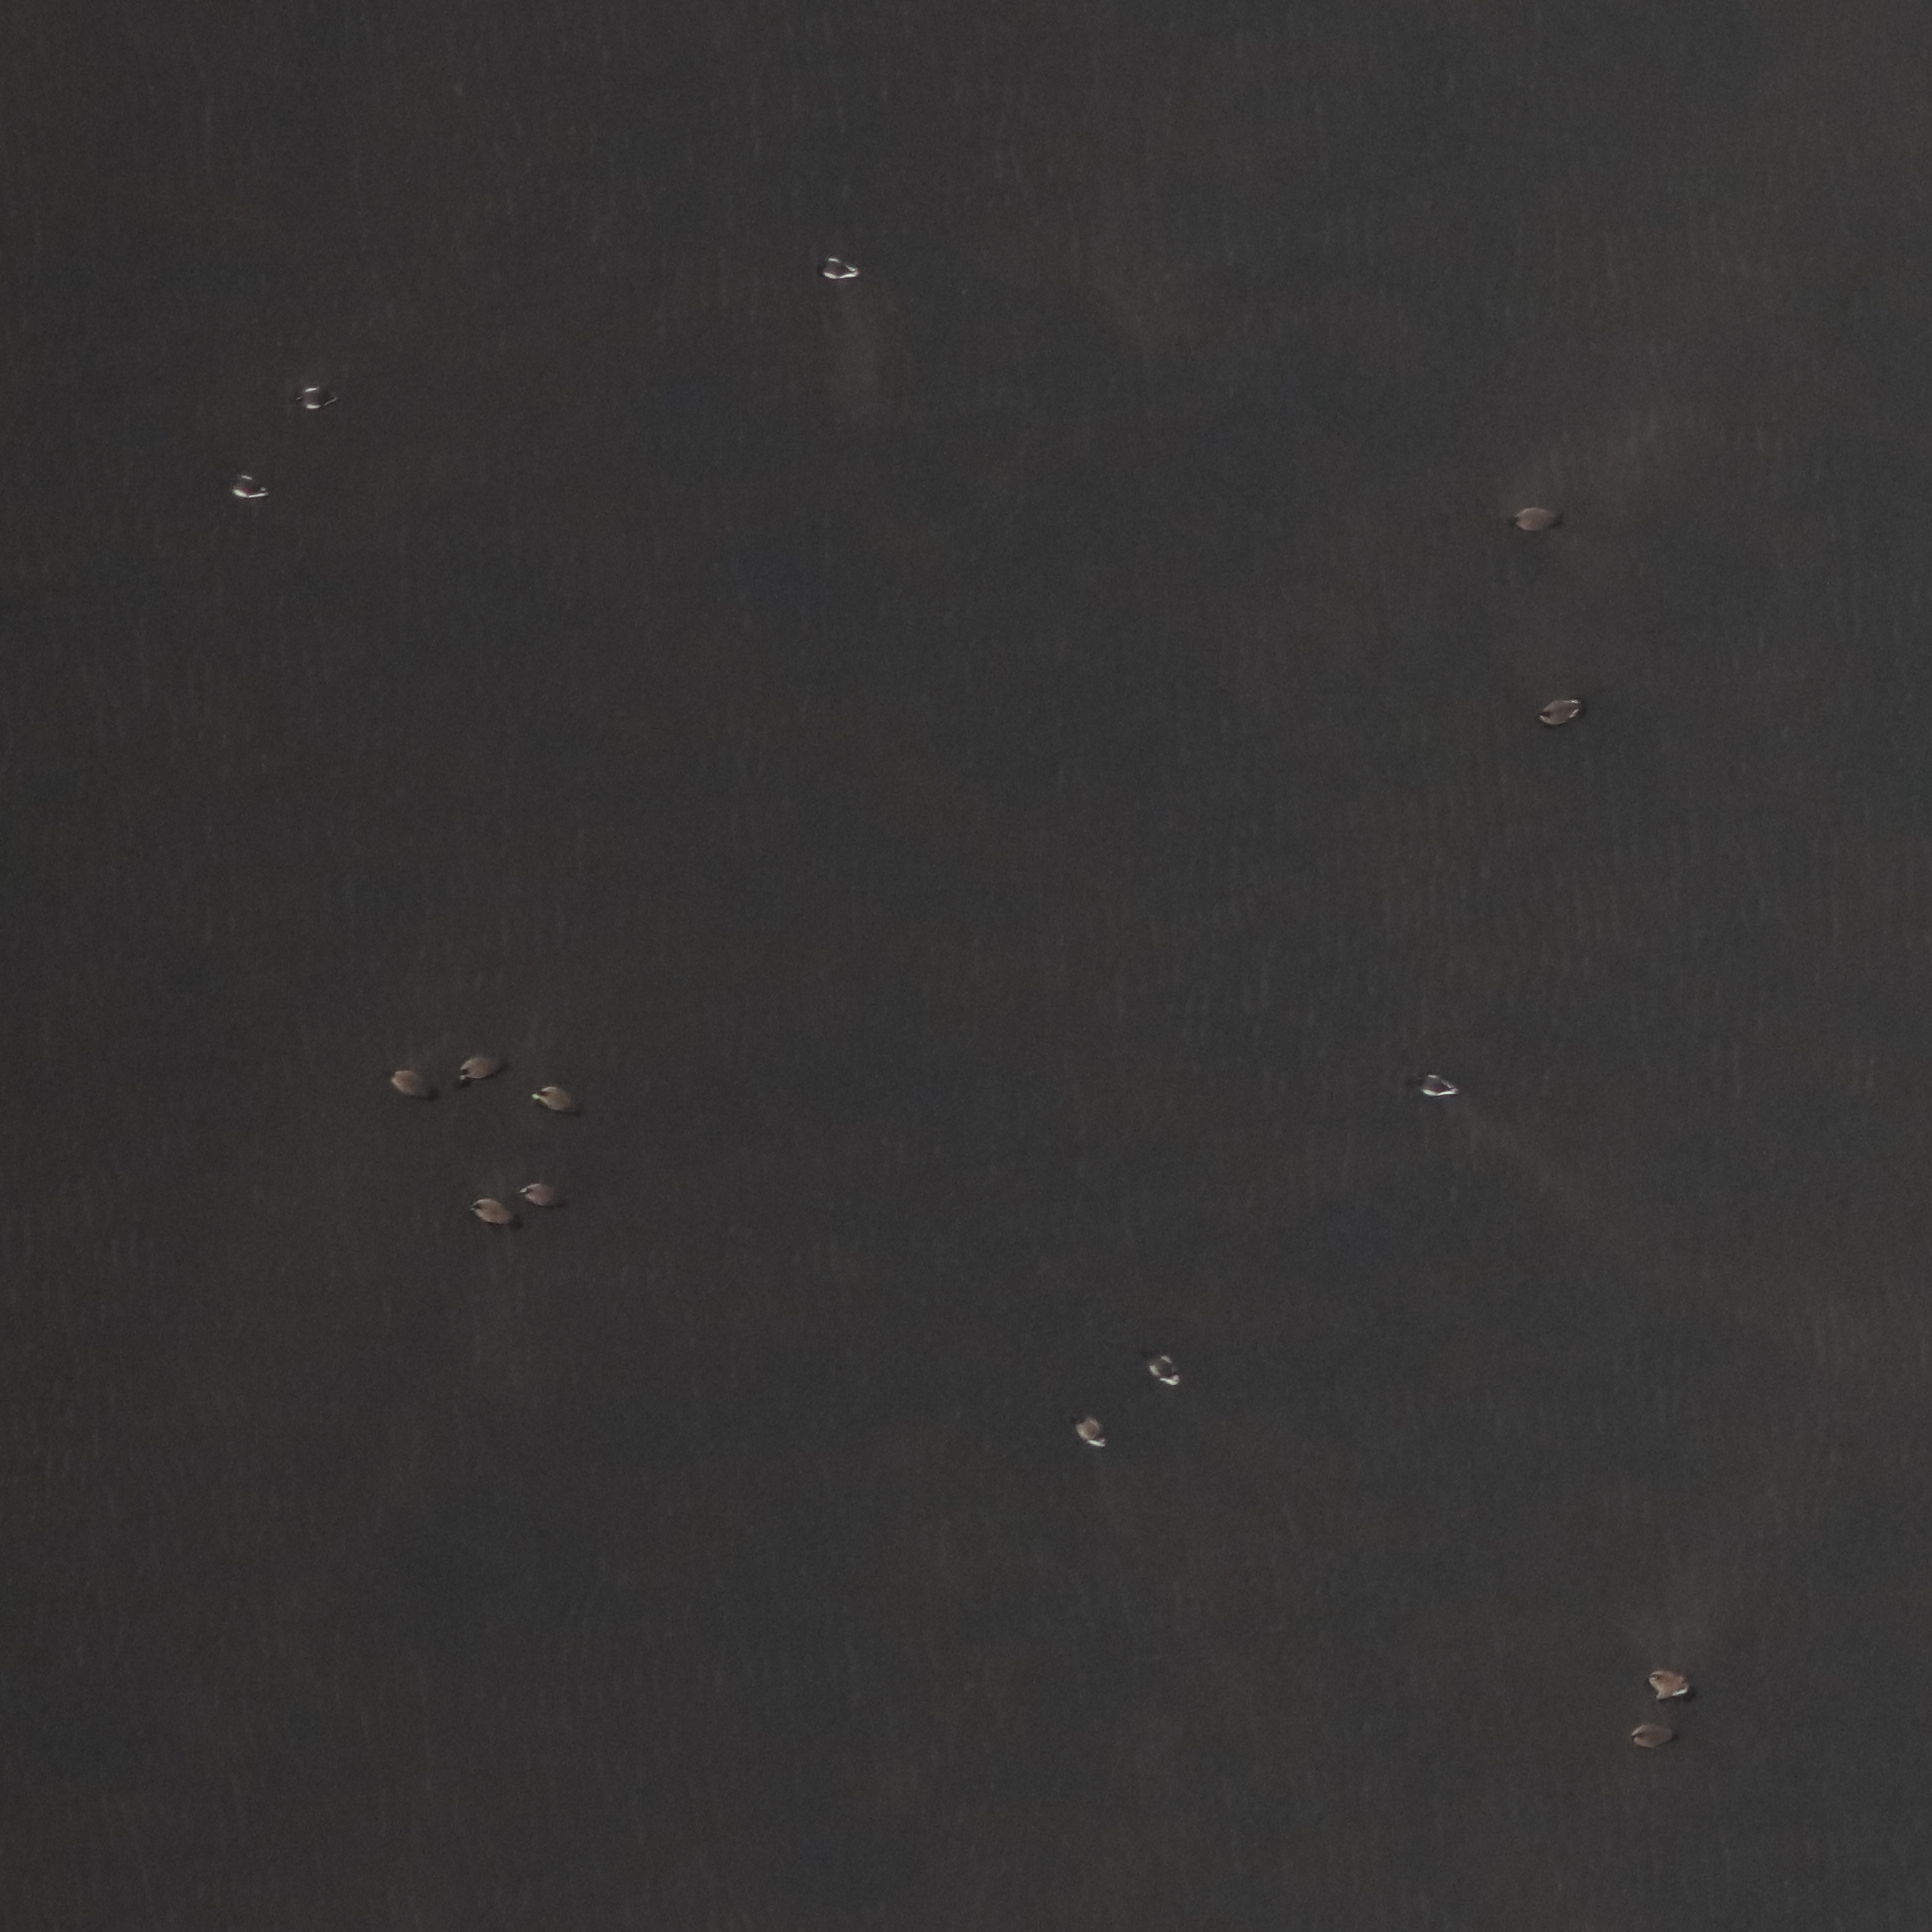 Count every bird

15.